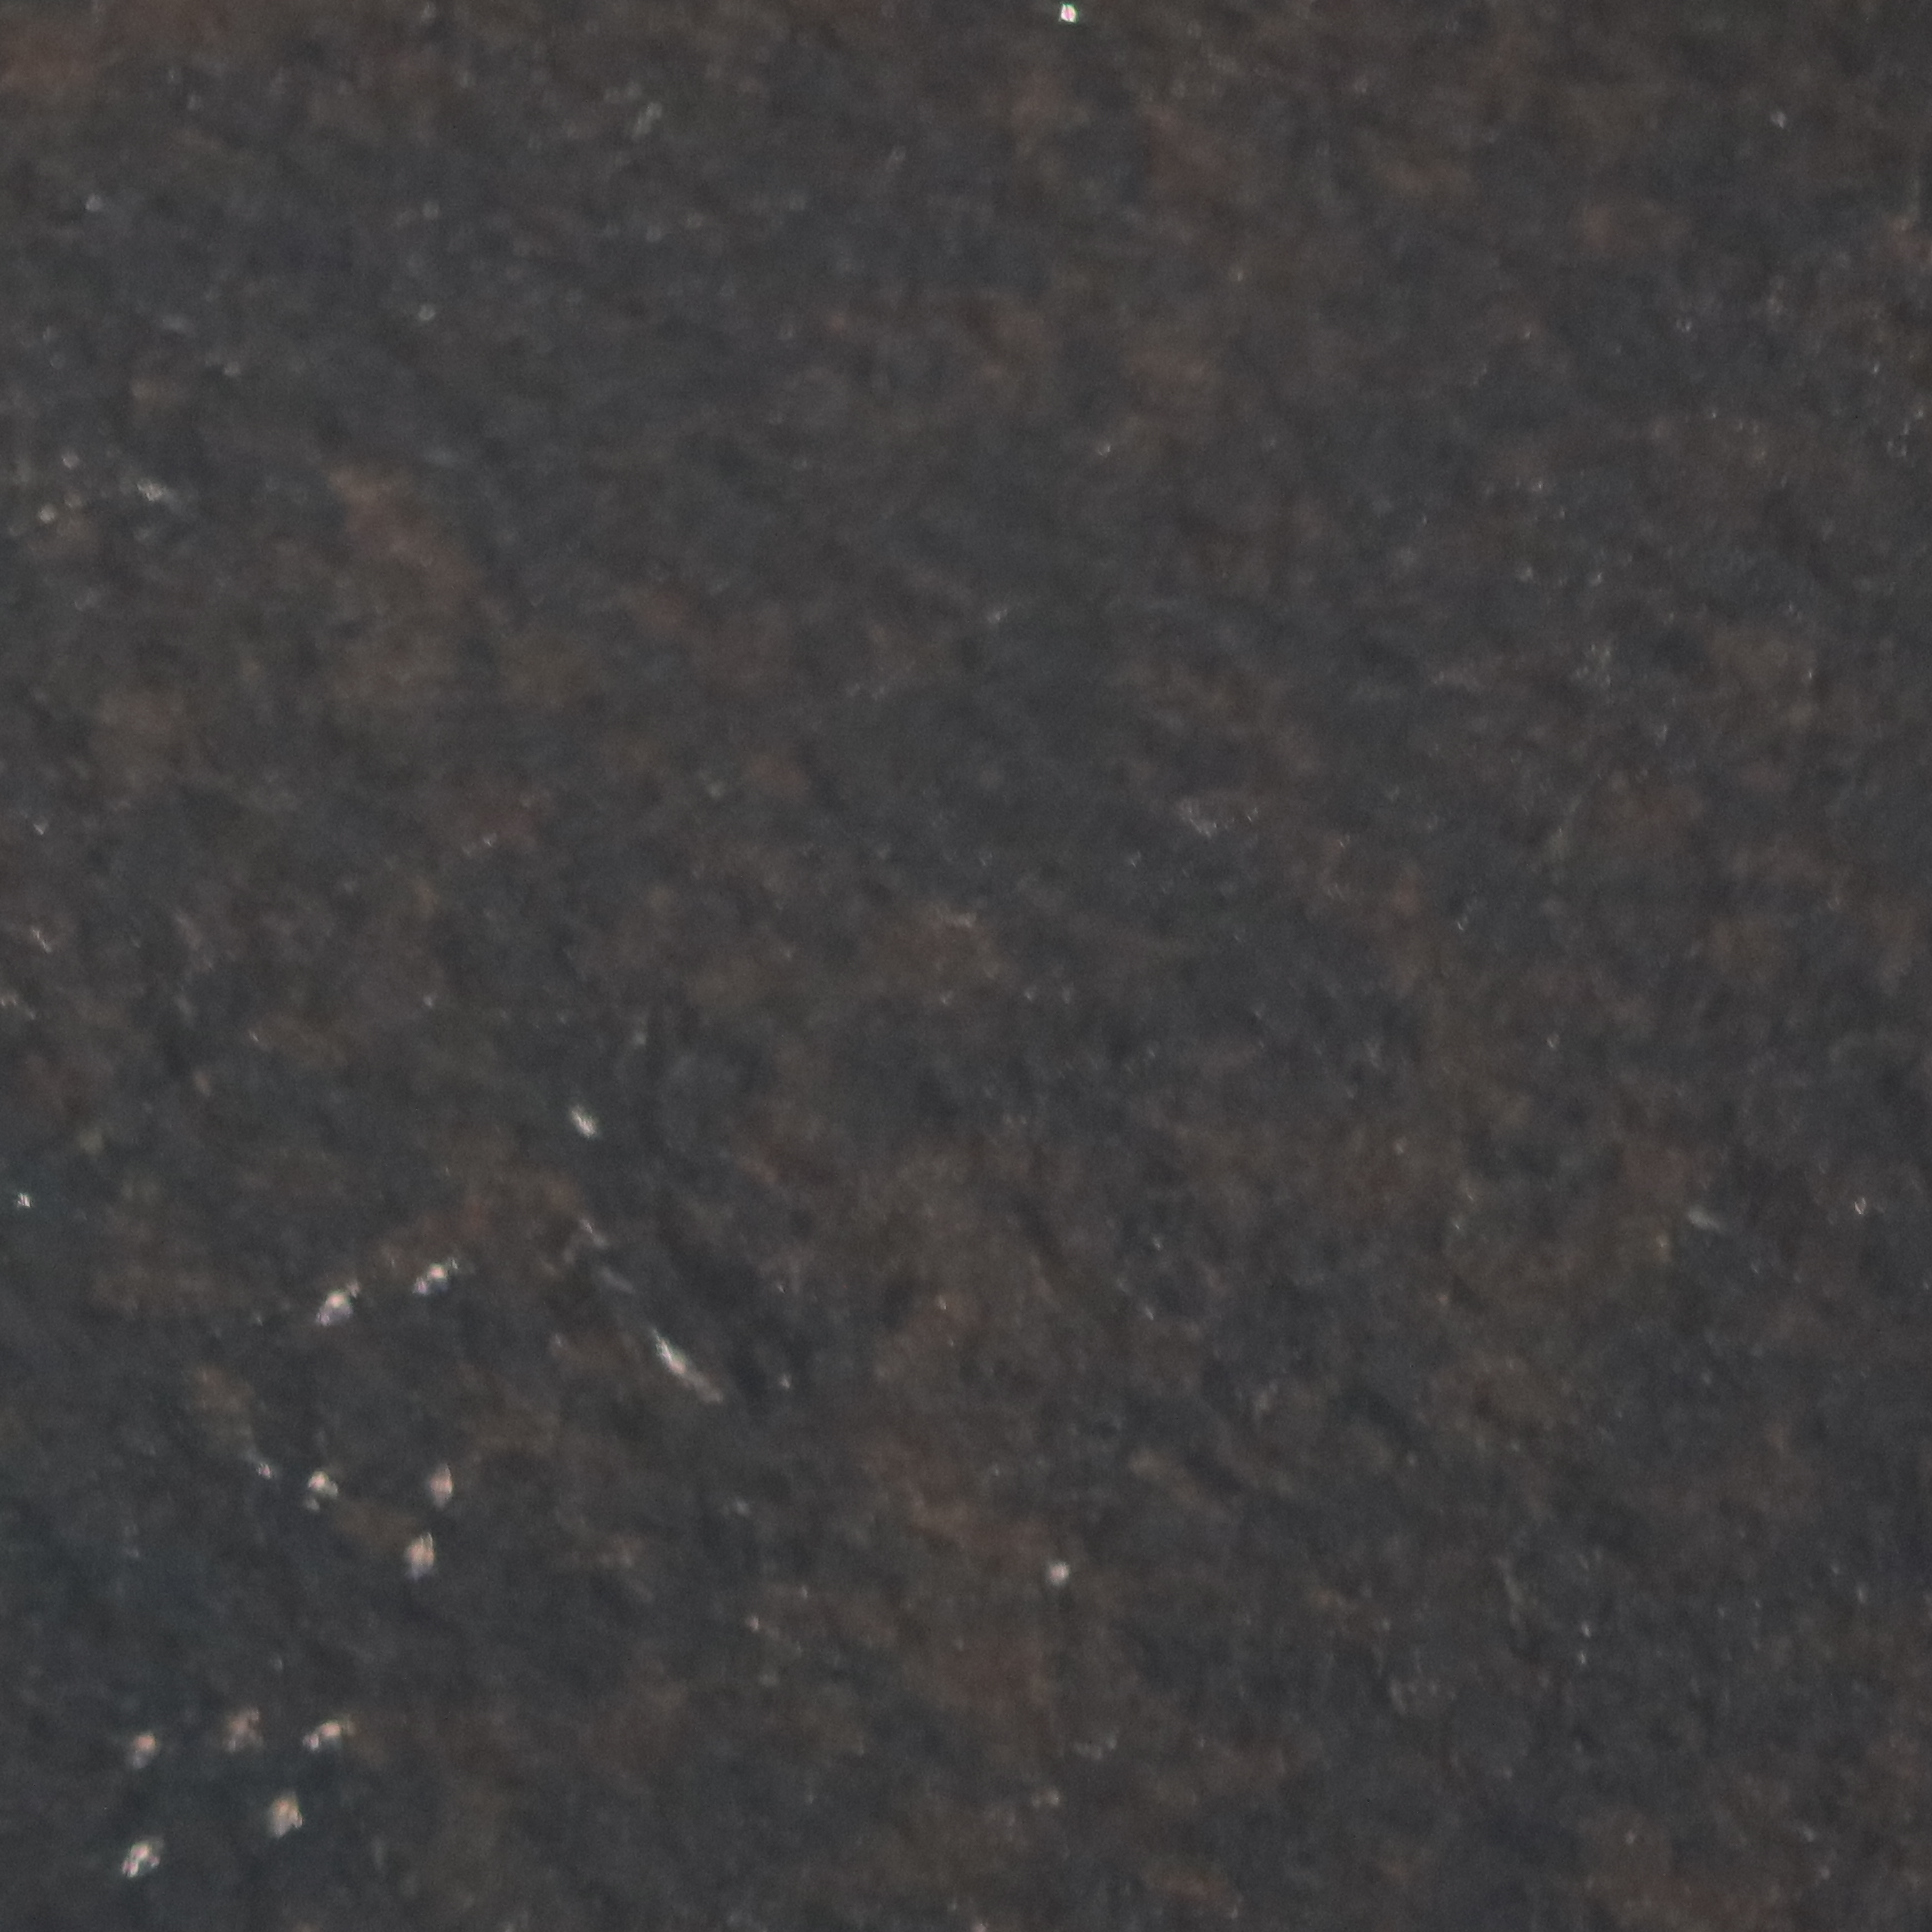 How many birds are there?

10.